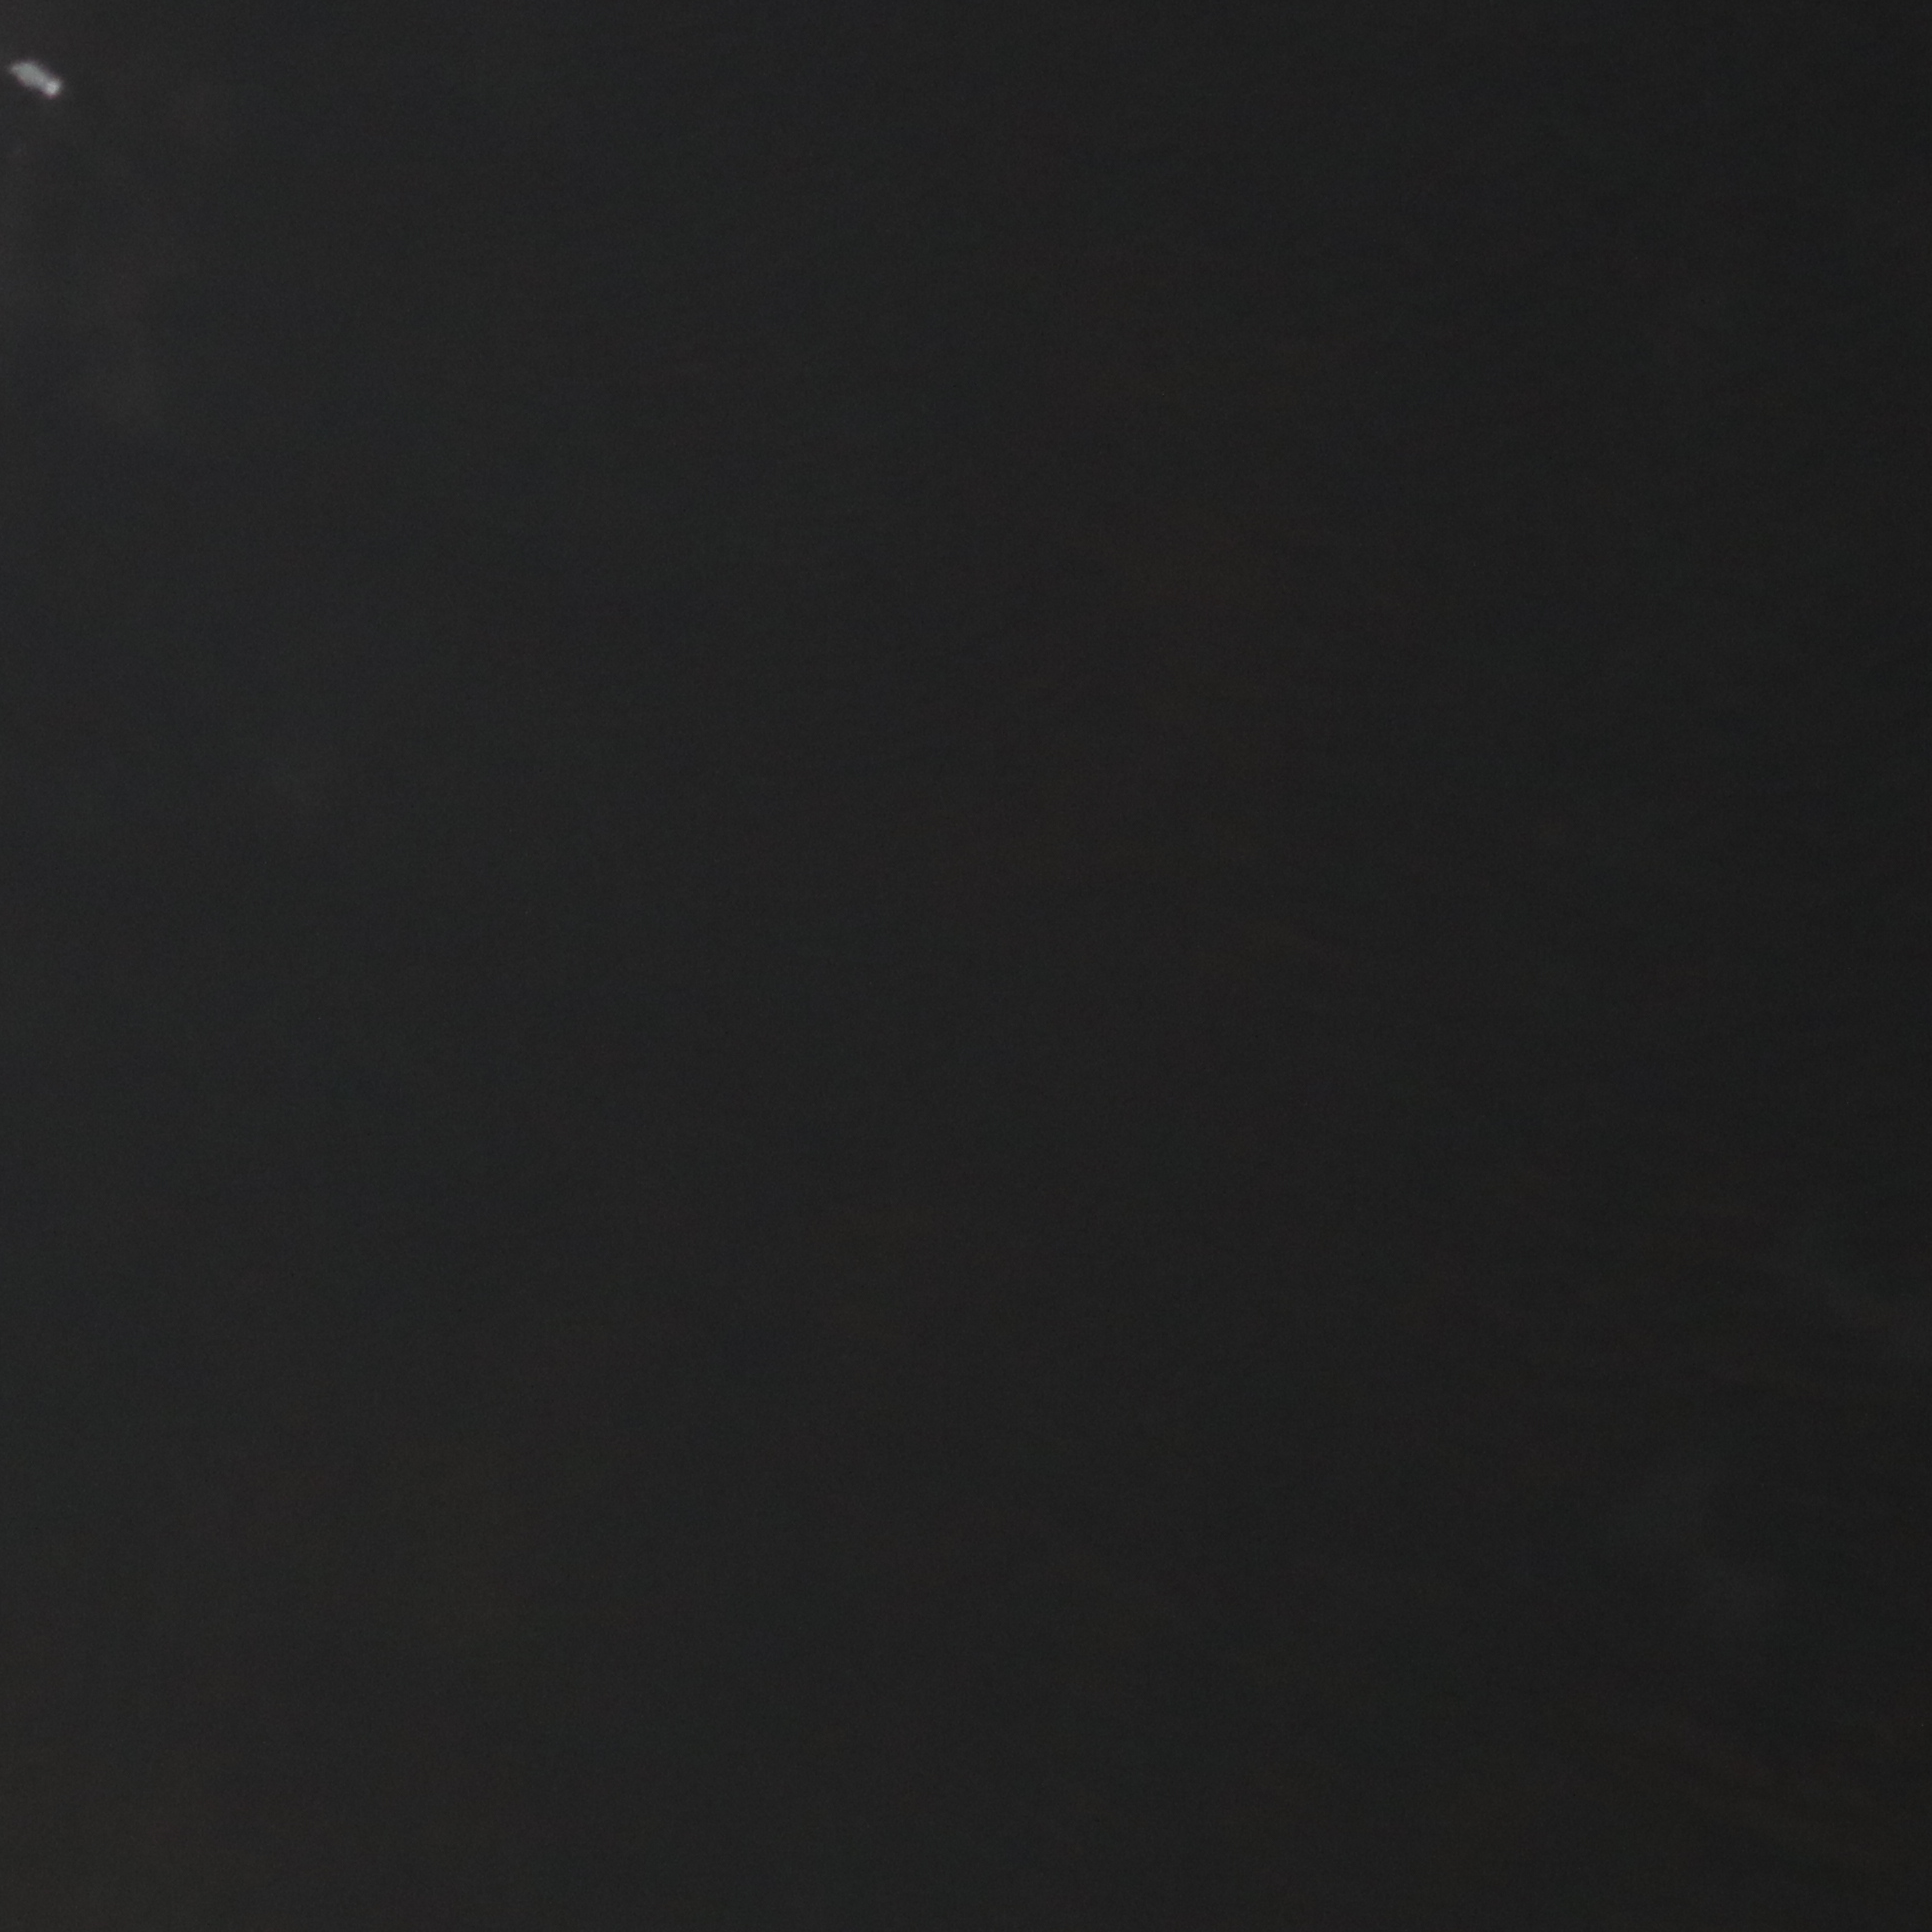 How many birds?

1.